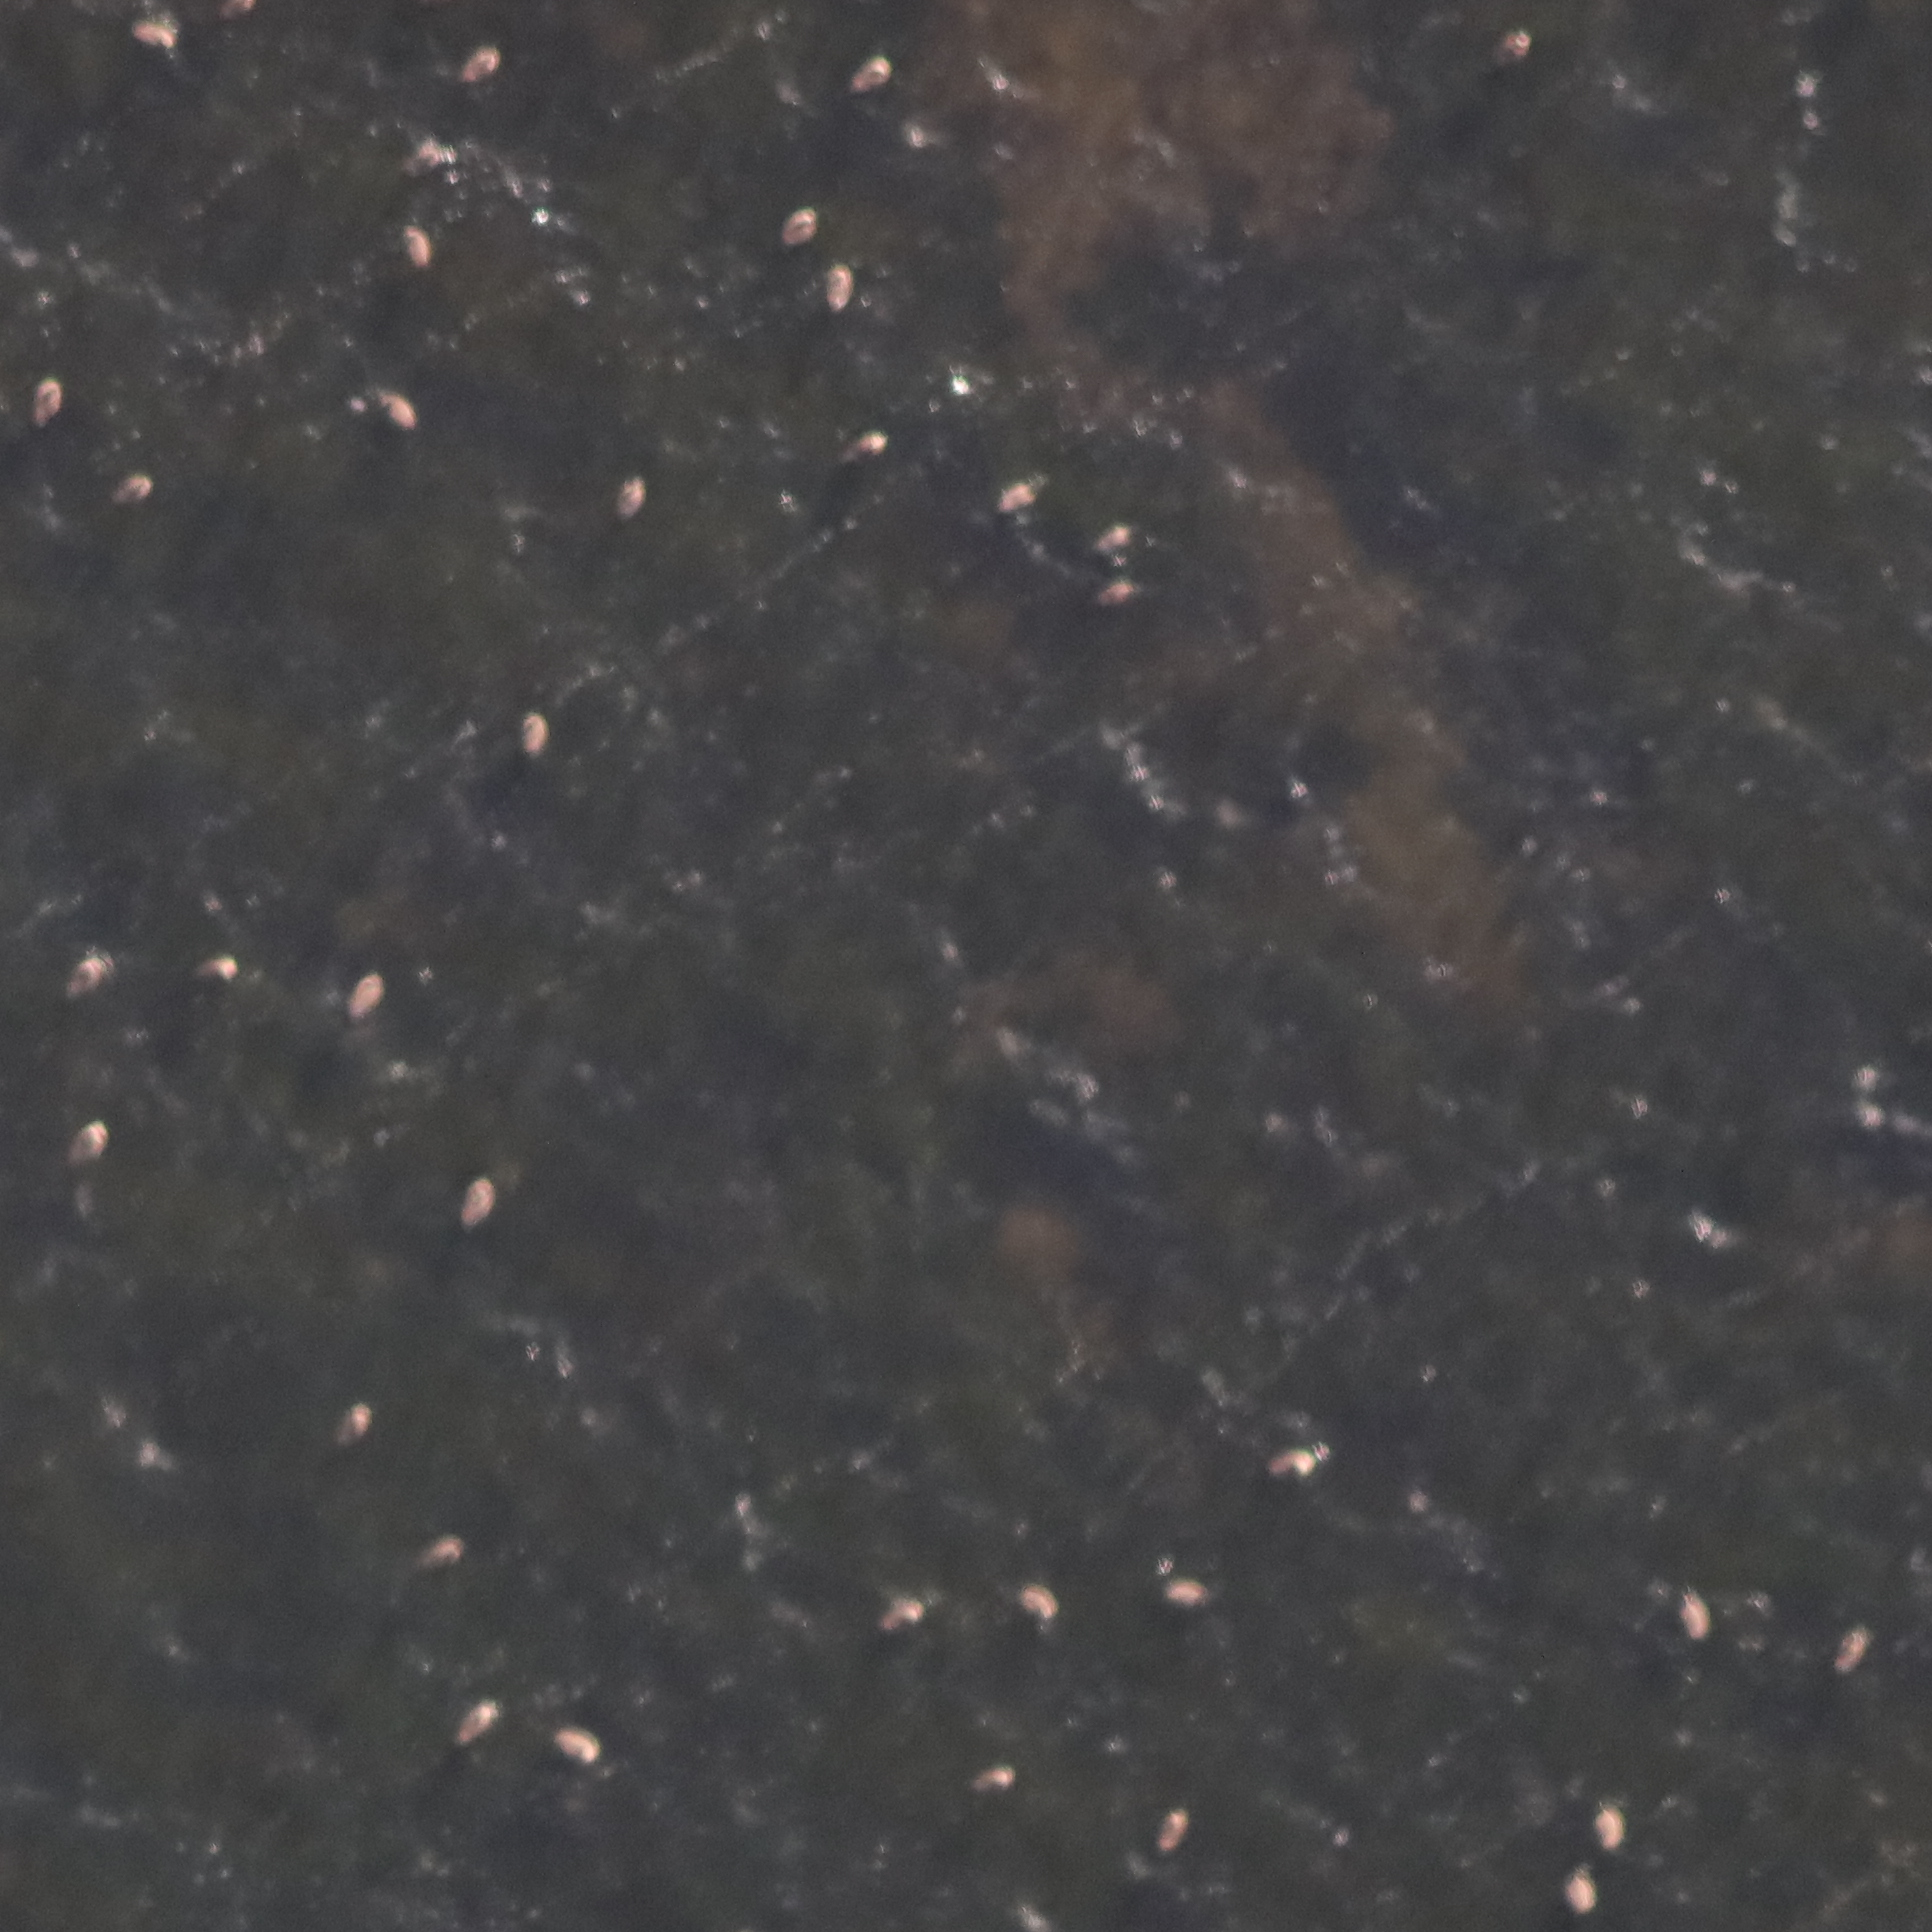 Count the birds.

36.